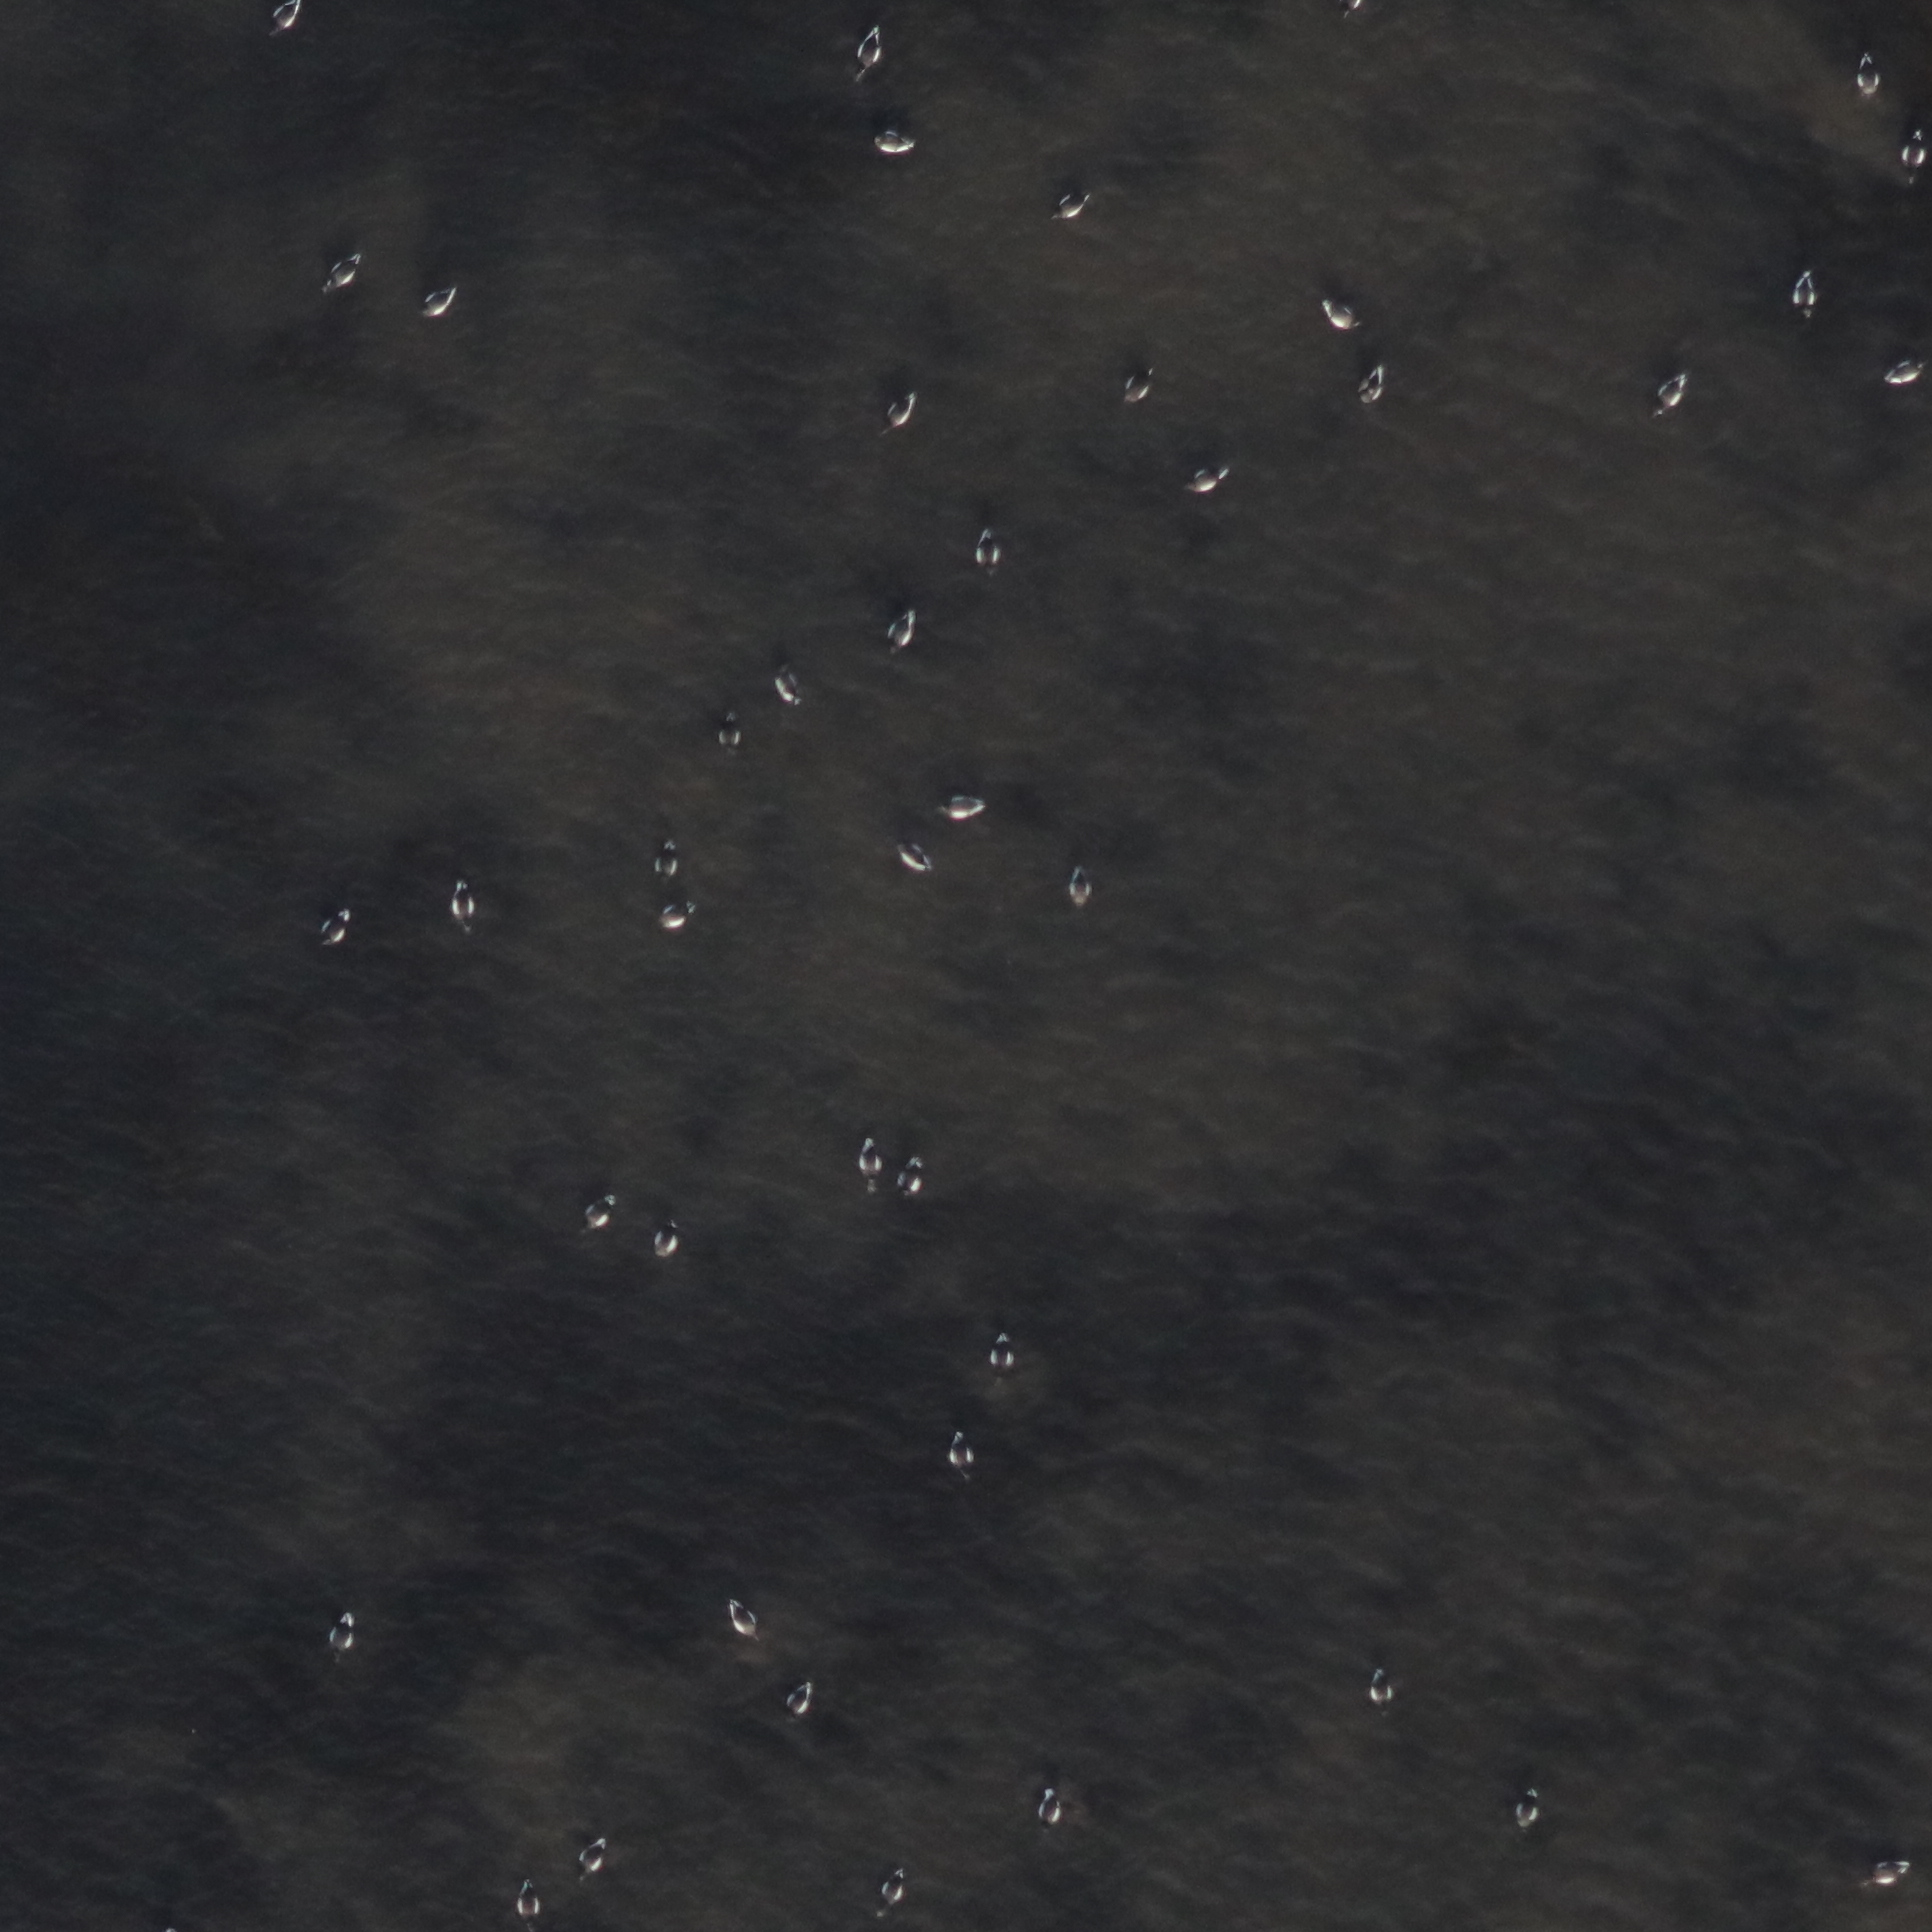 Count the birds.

43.